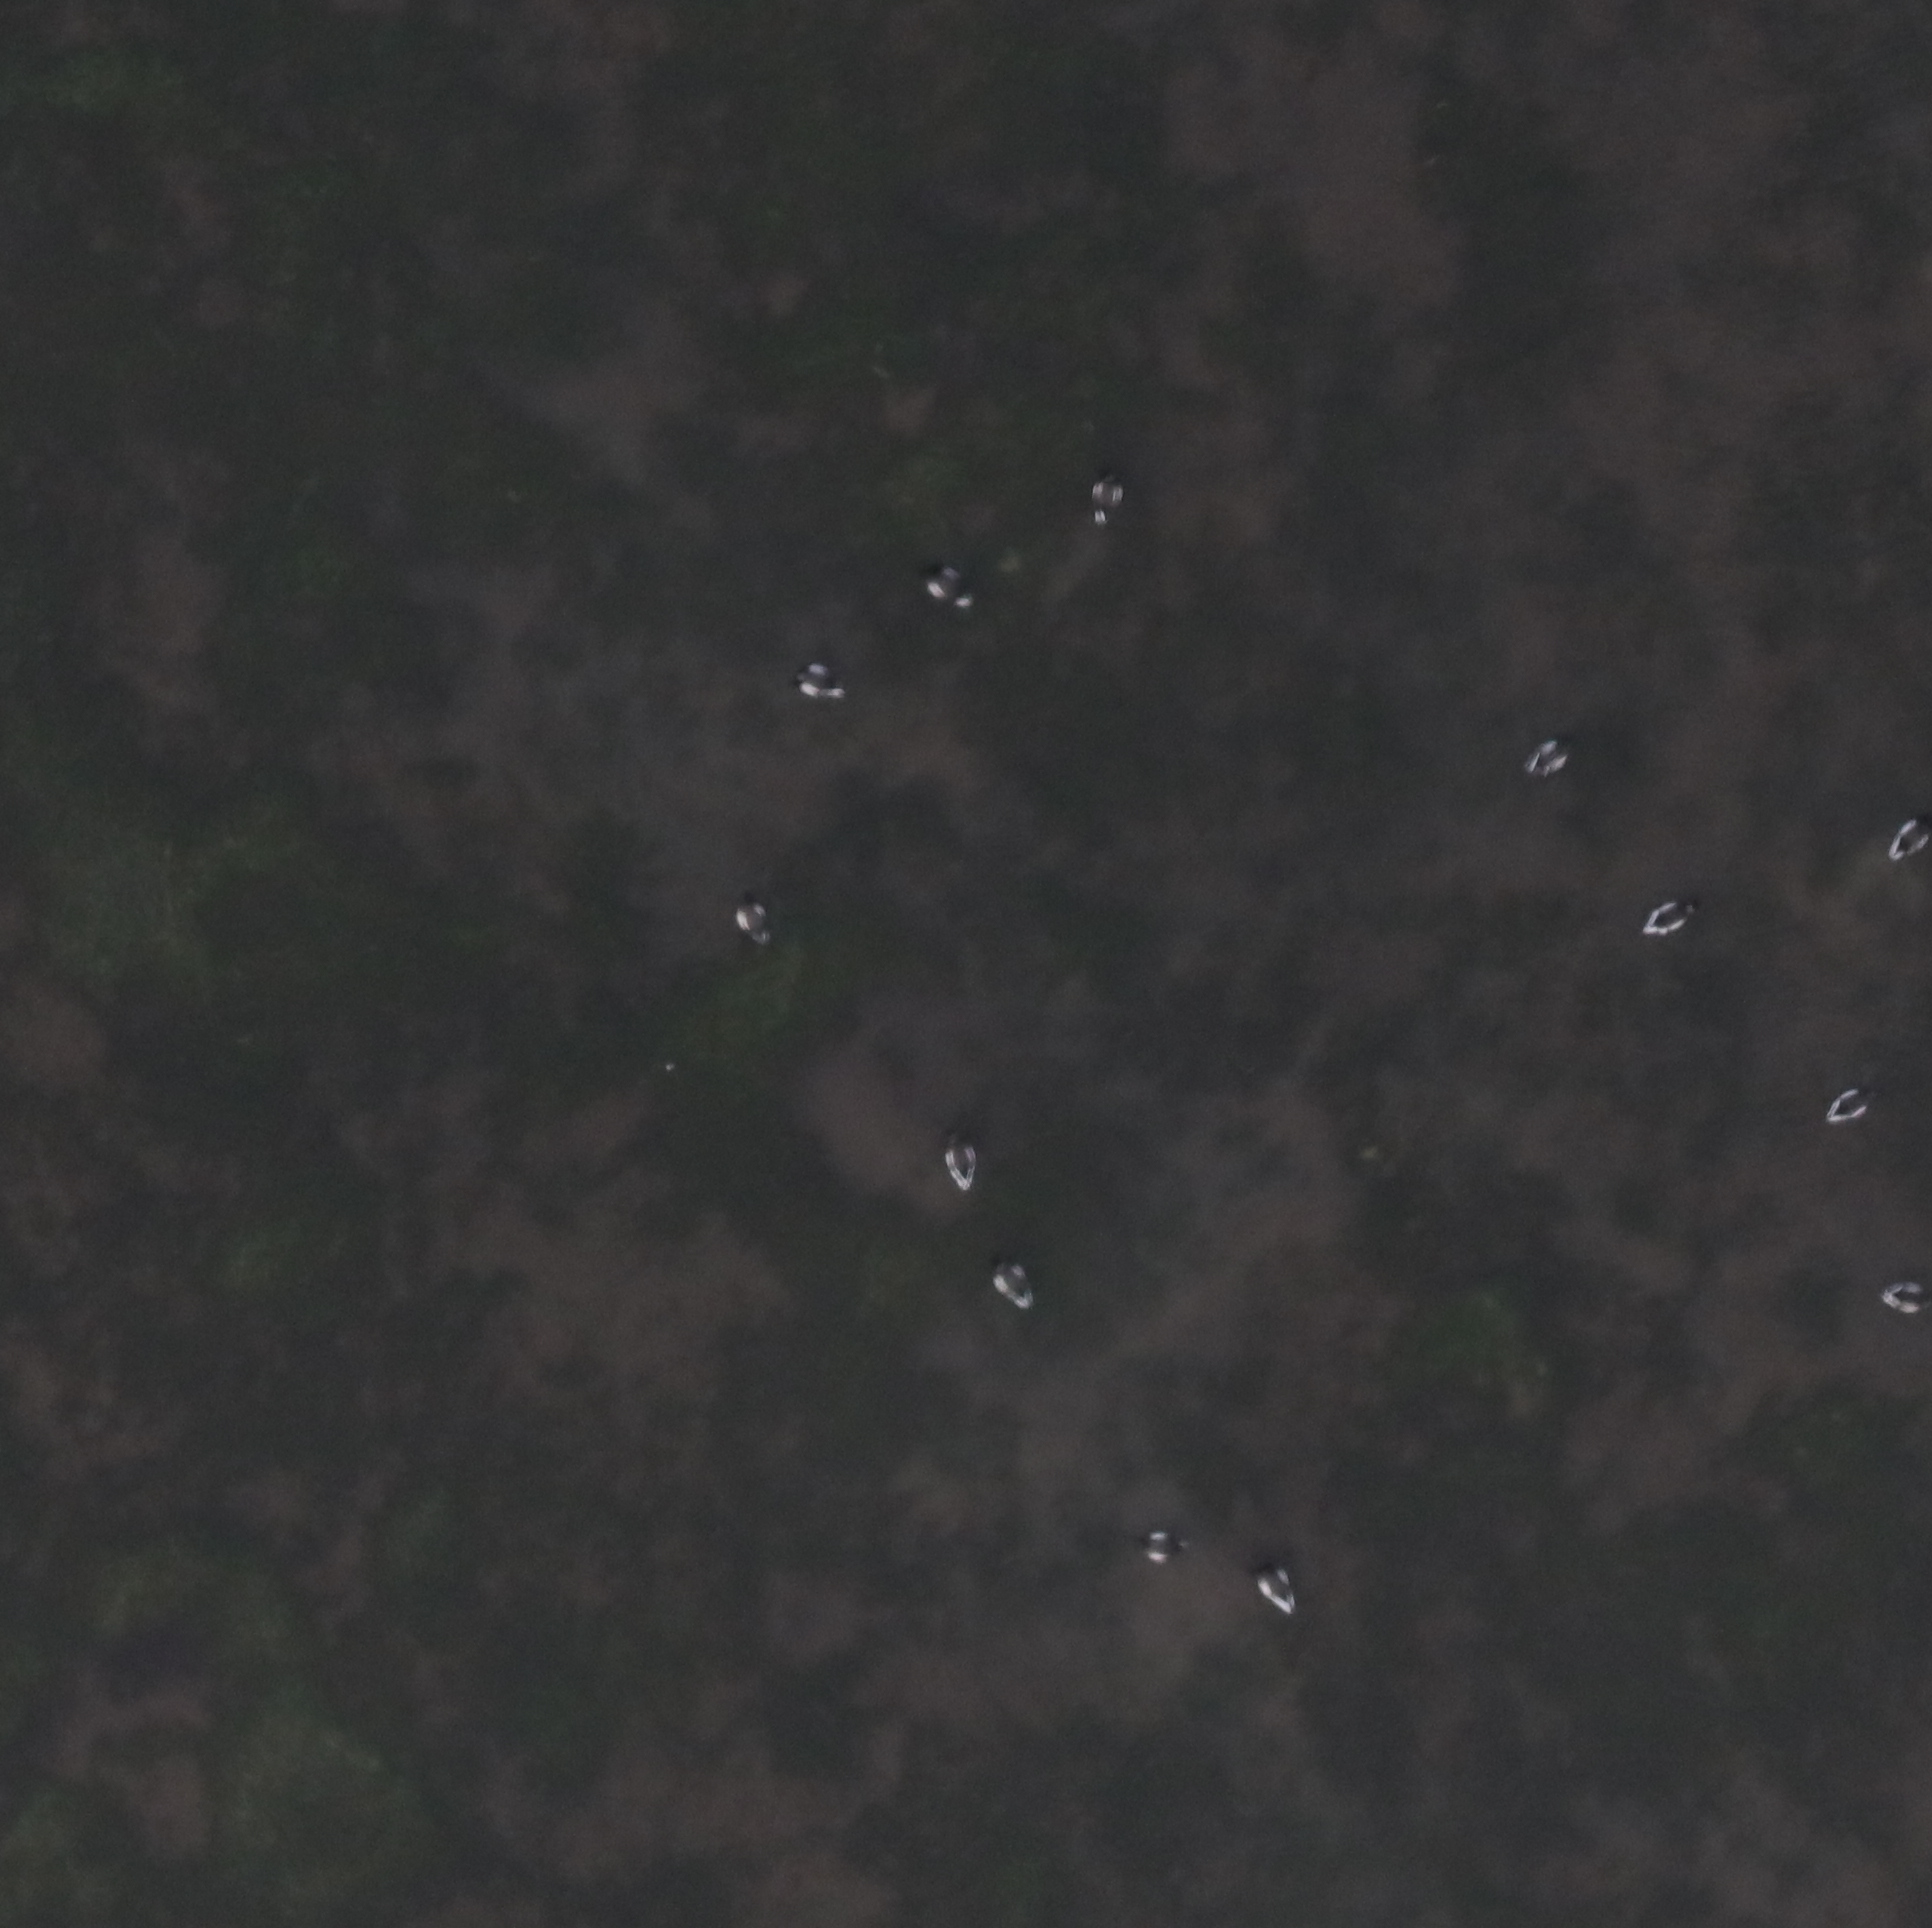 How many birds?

13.